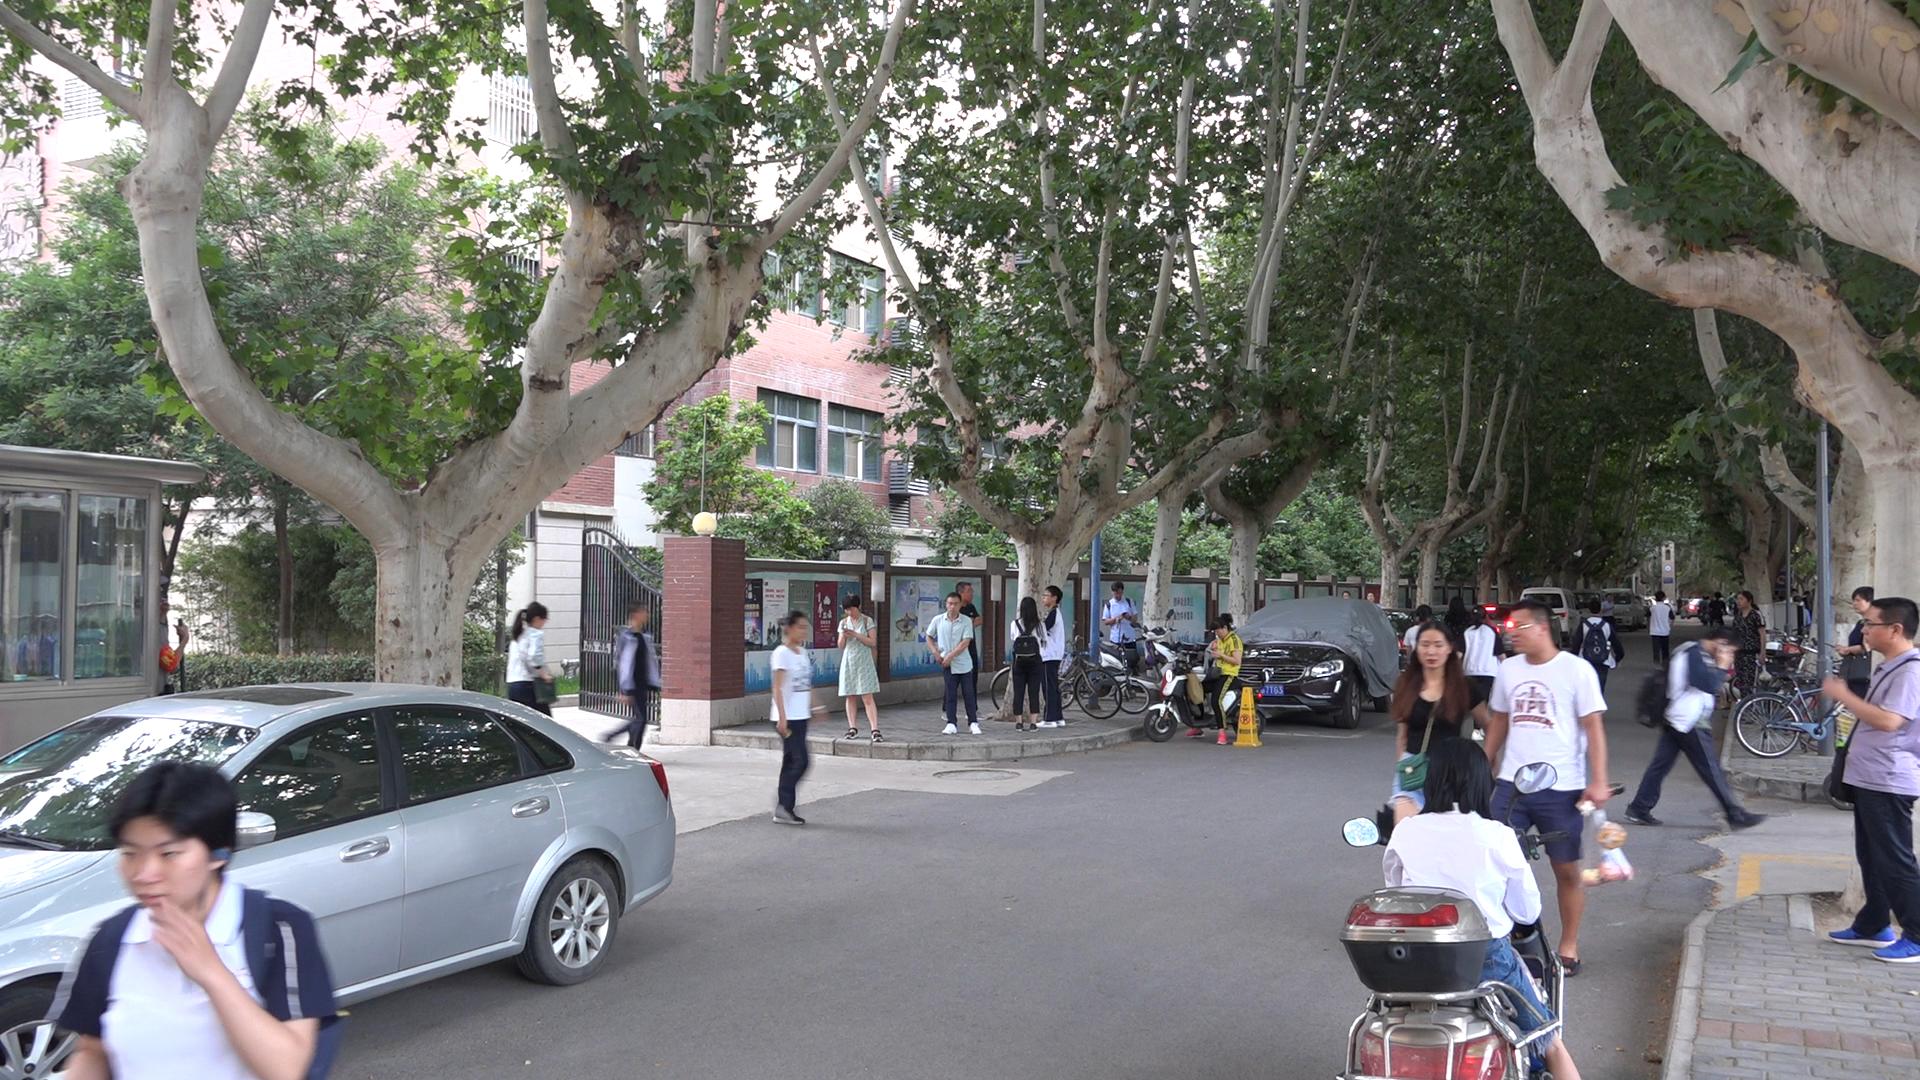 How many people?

35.